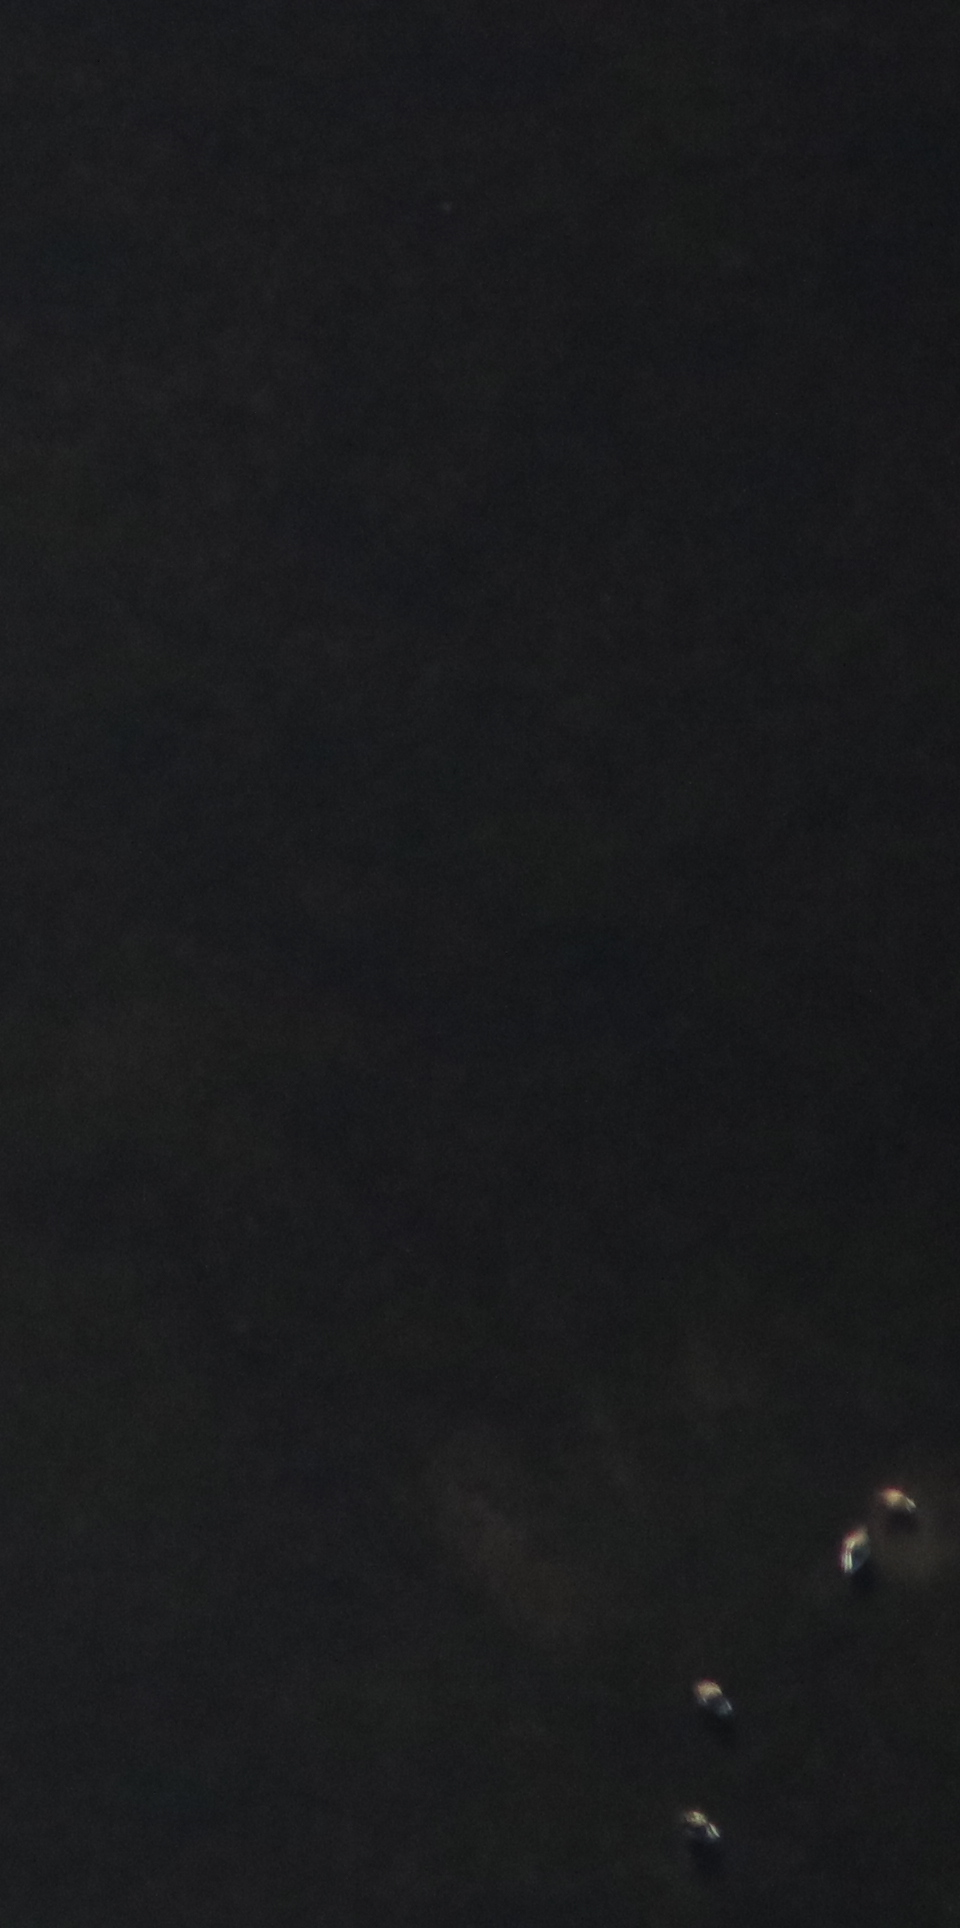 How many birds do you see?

4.